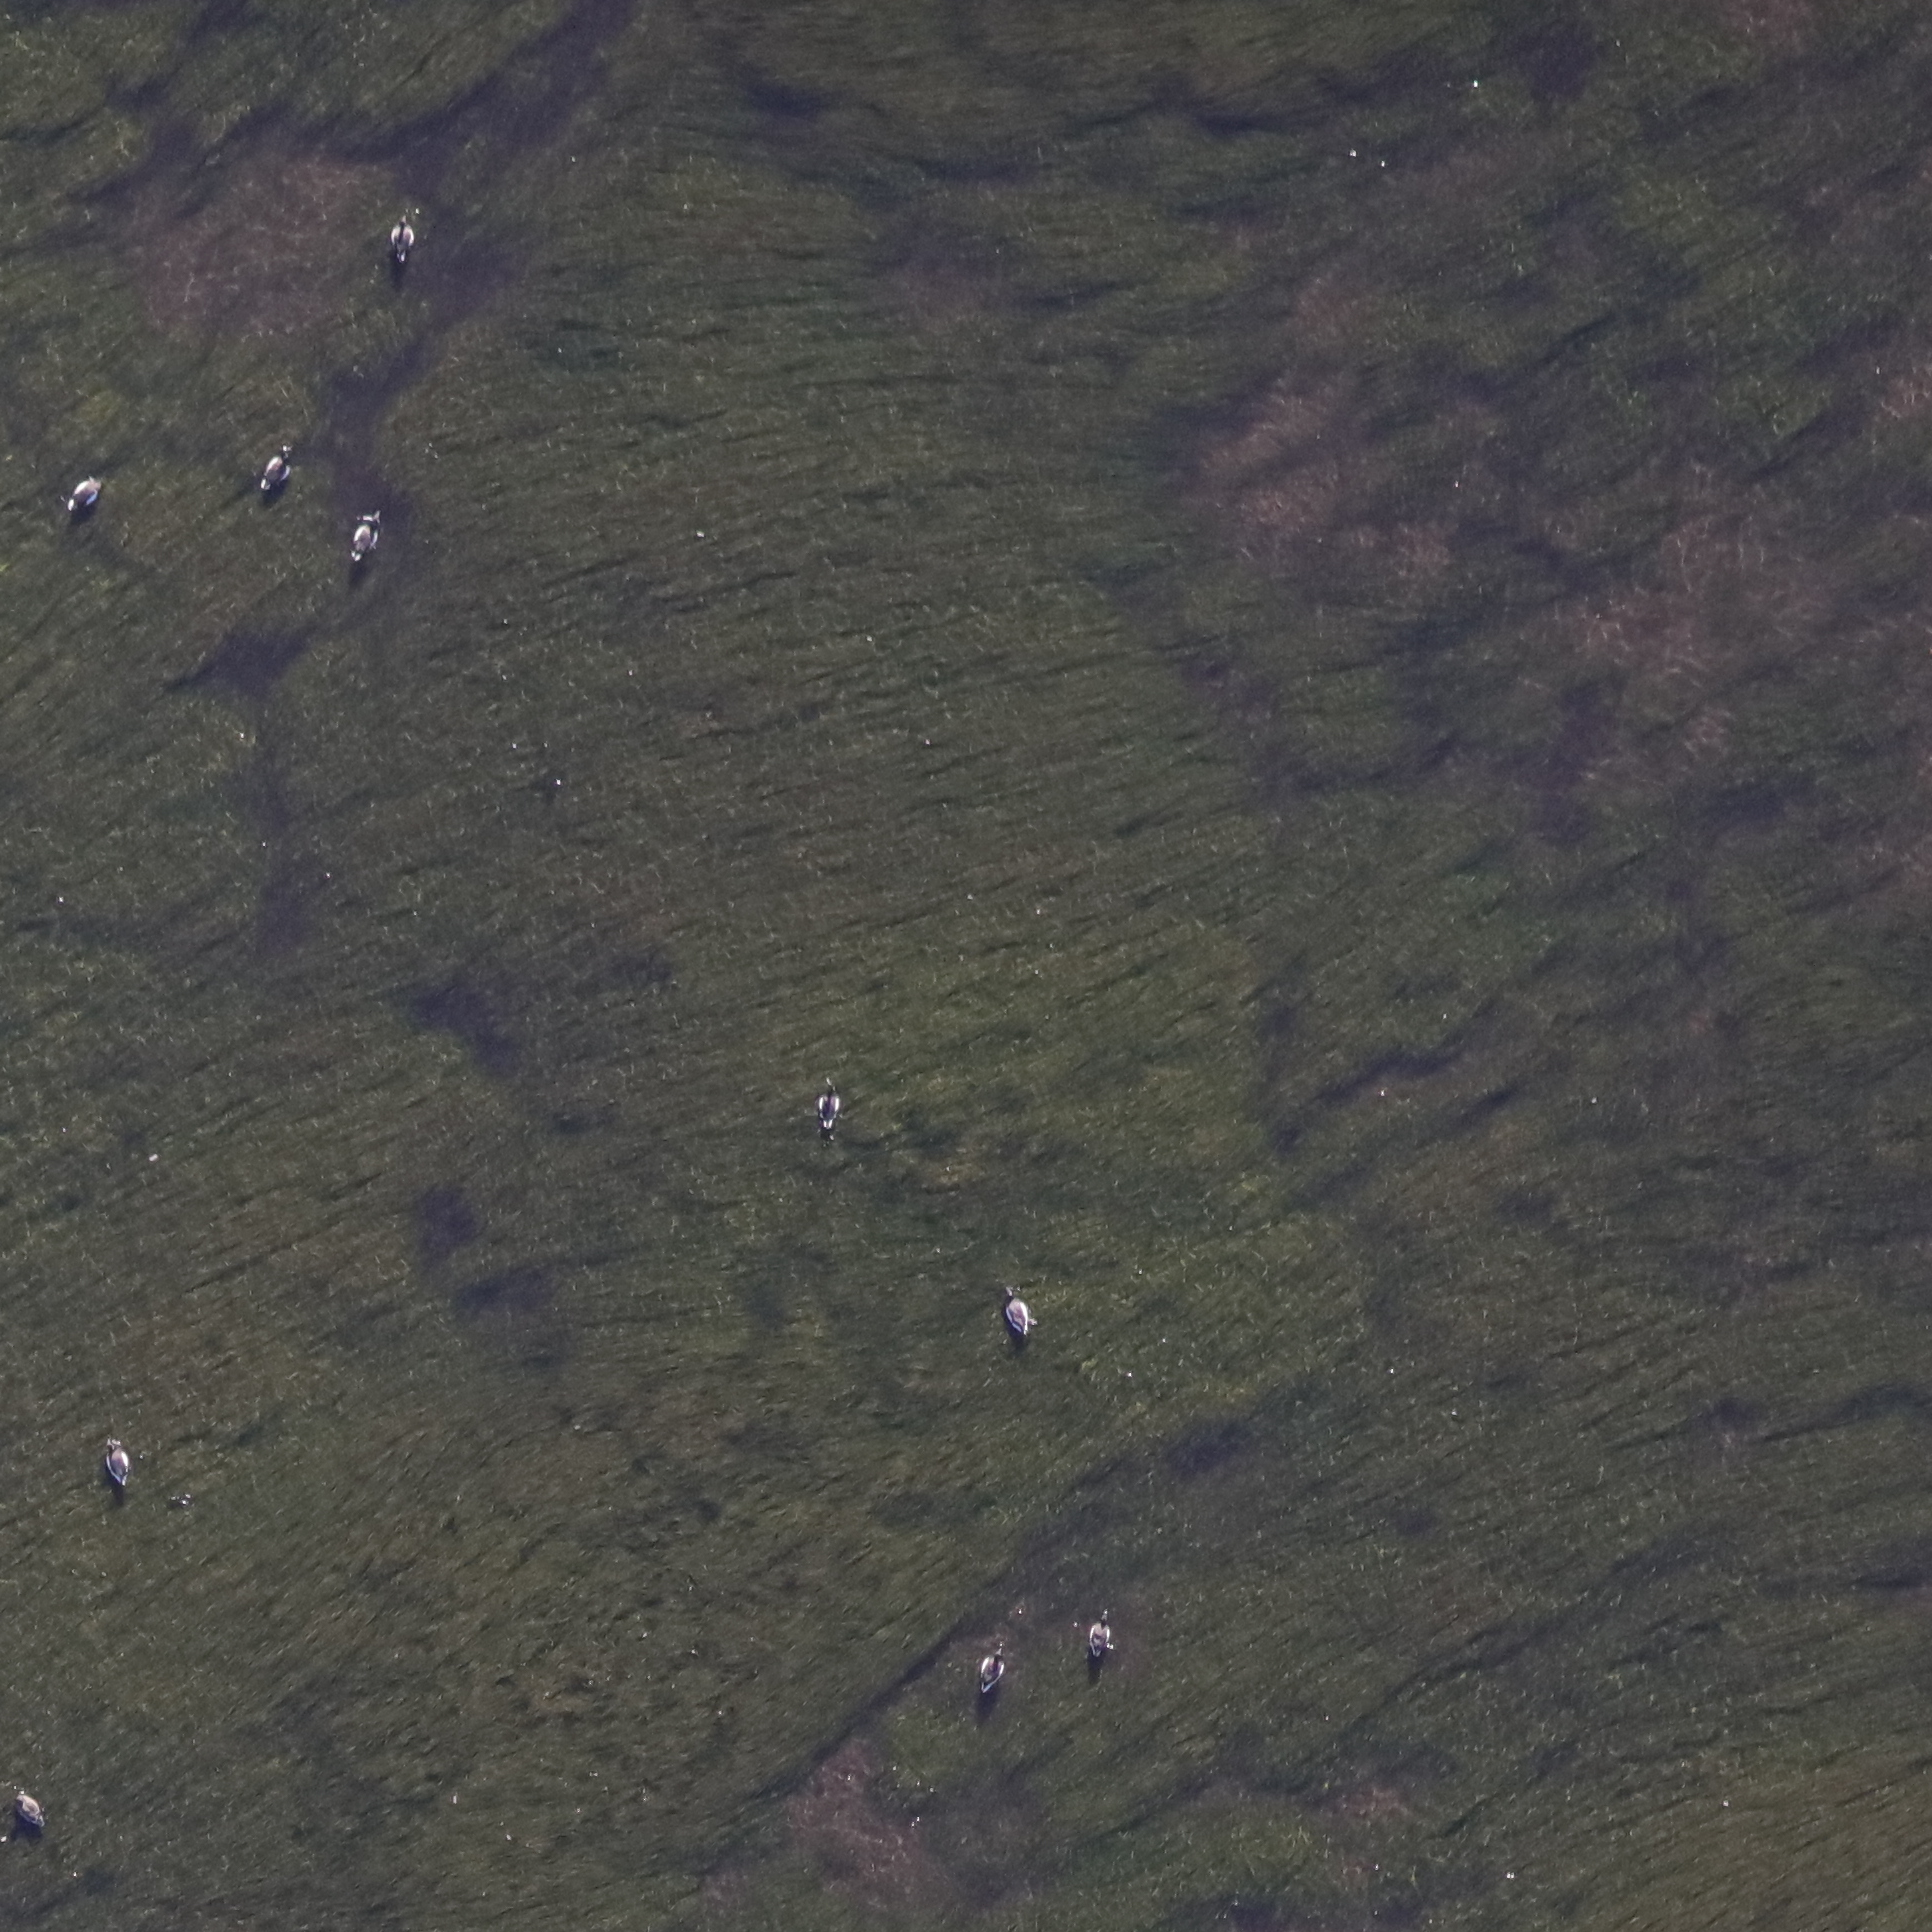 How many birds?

10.